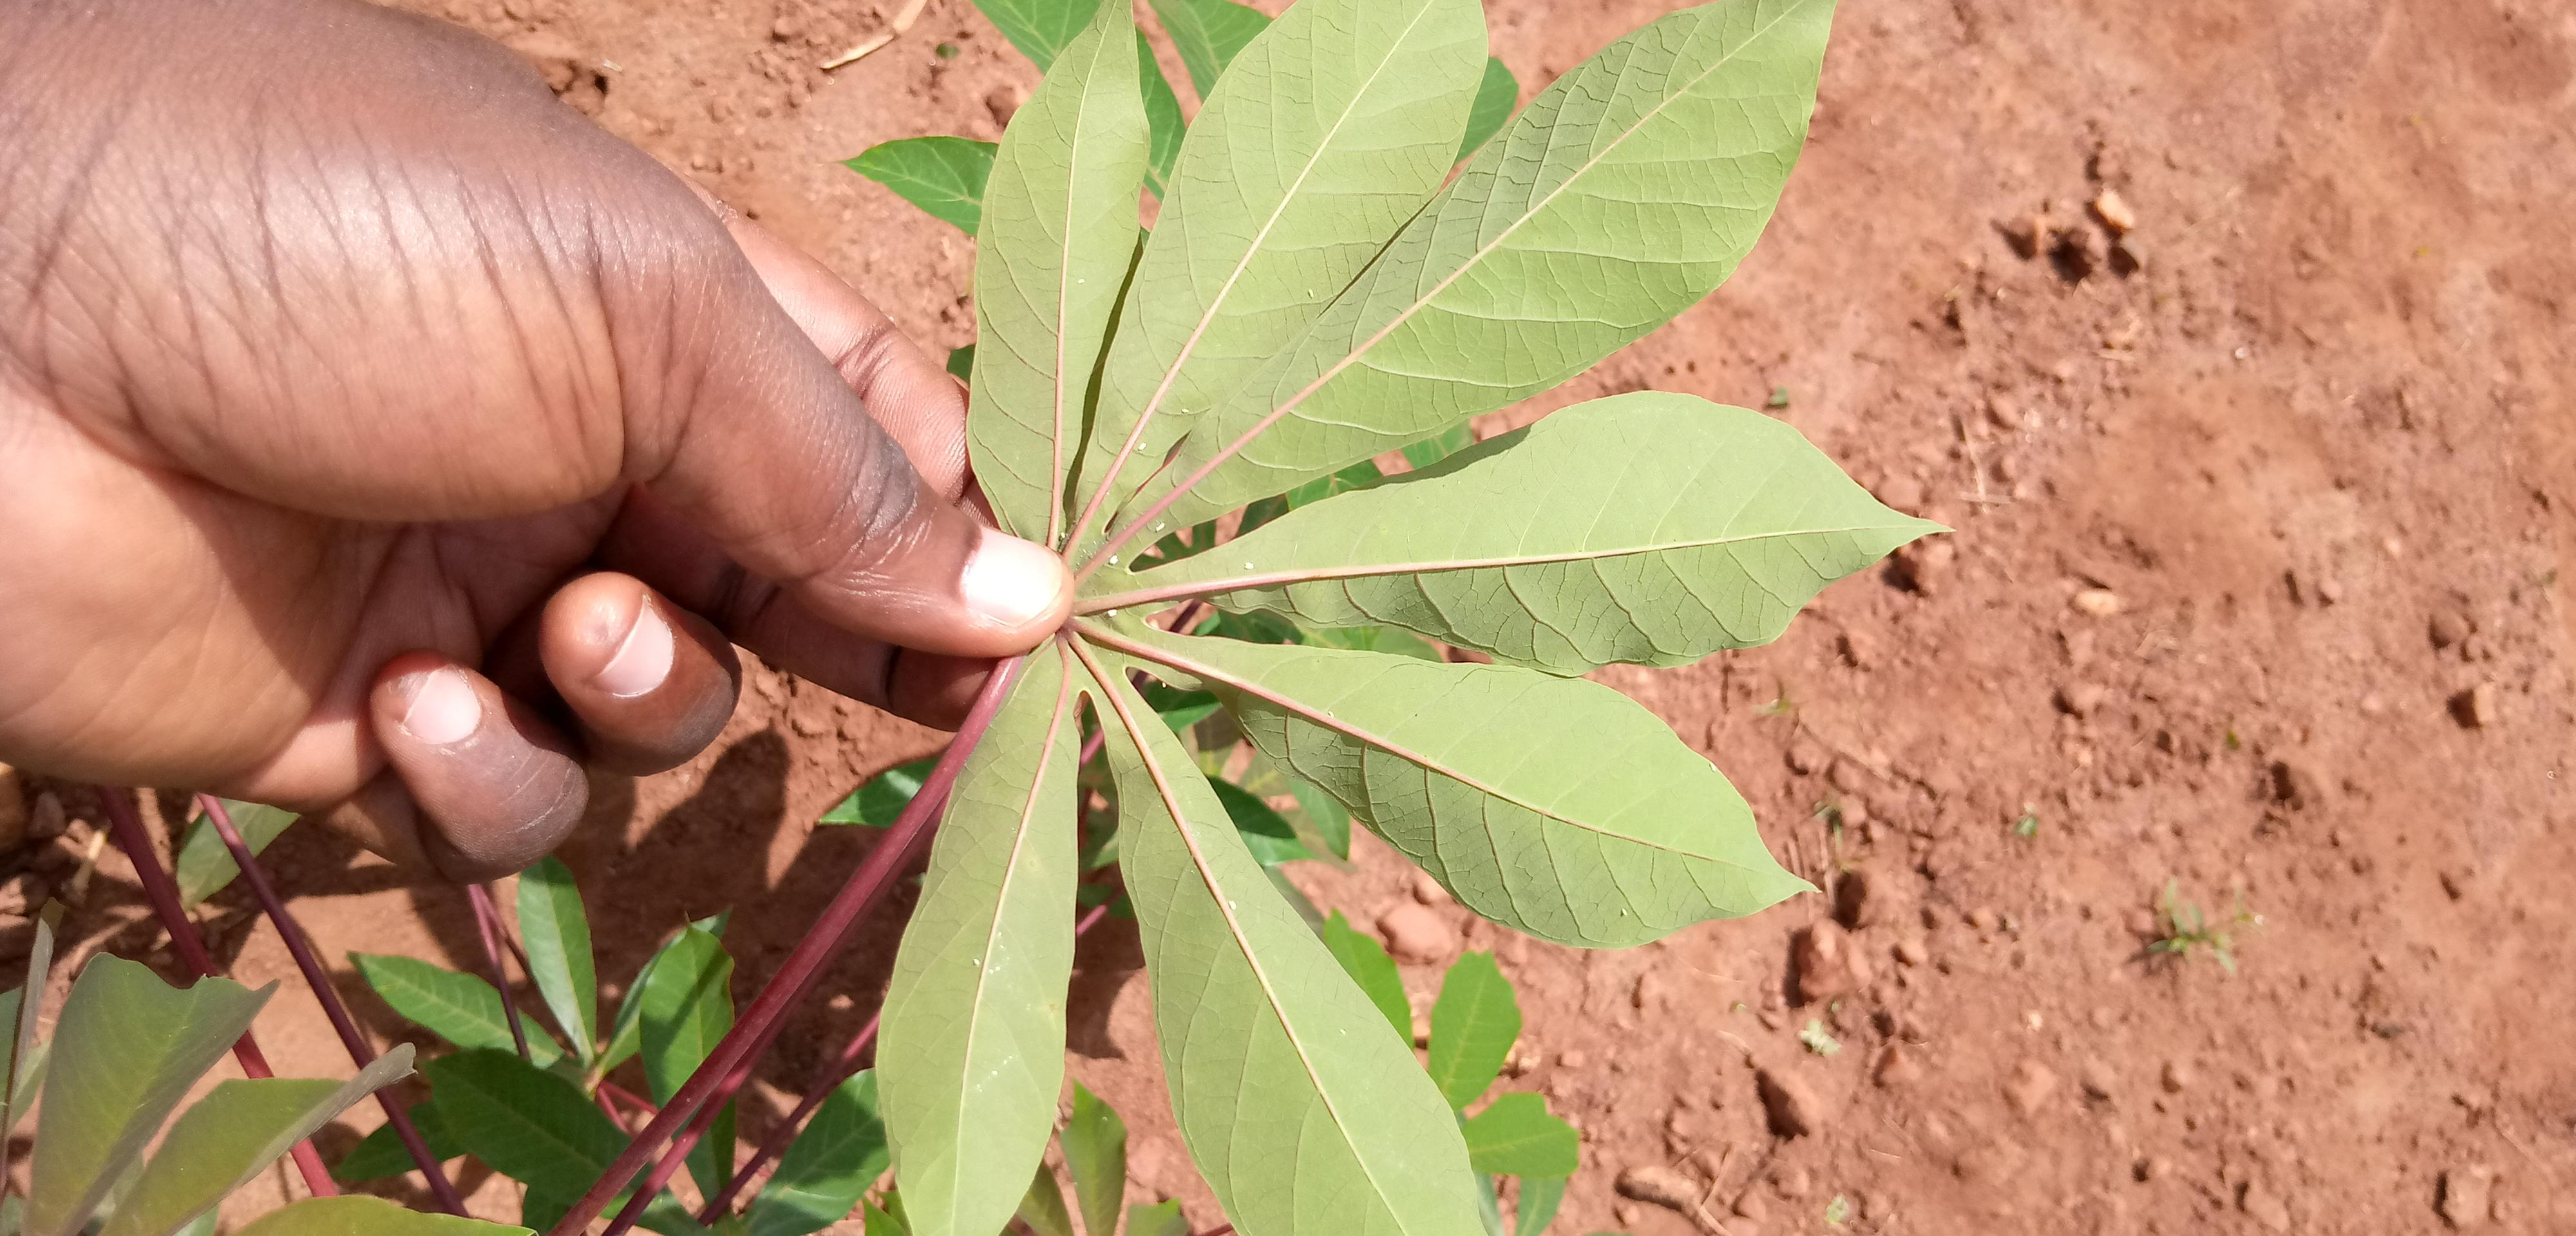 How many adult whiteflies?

19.